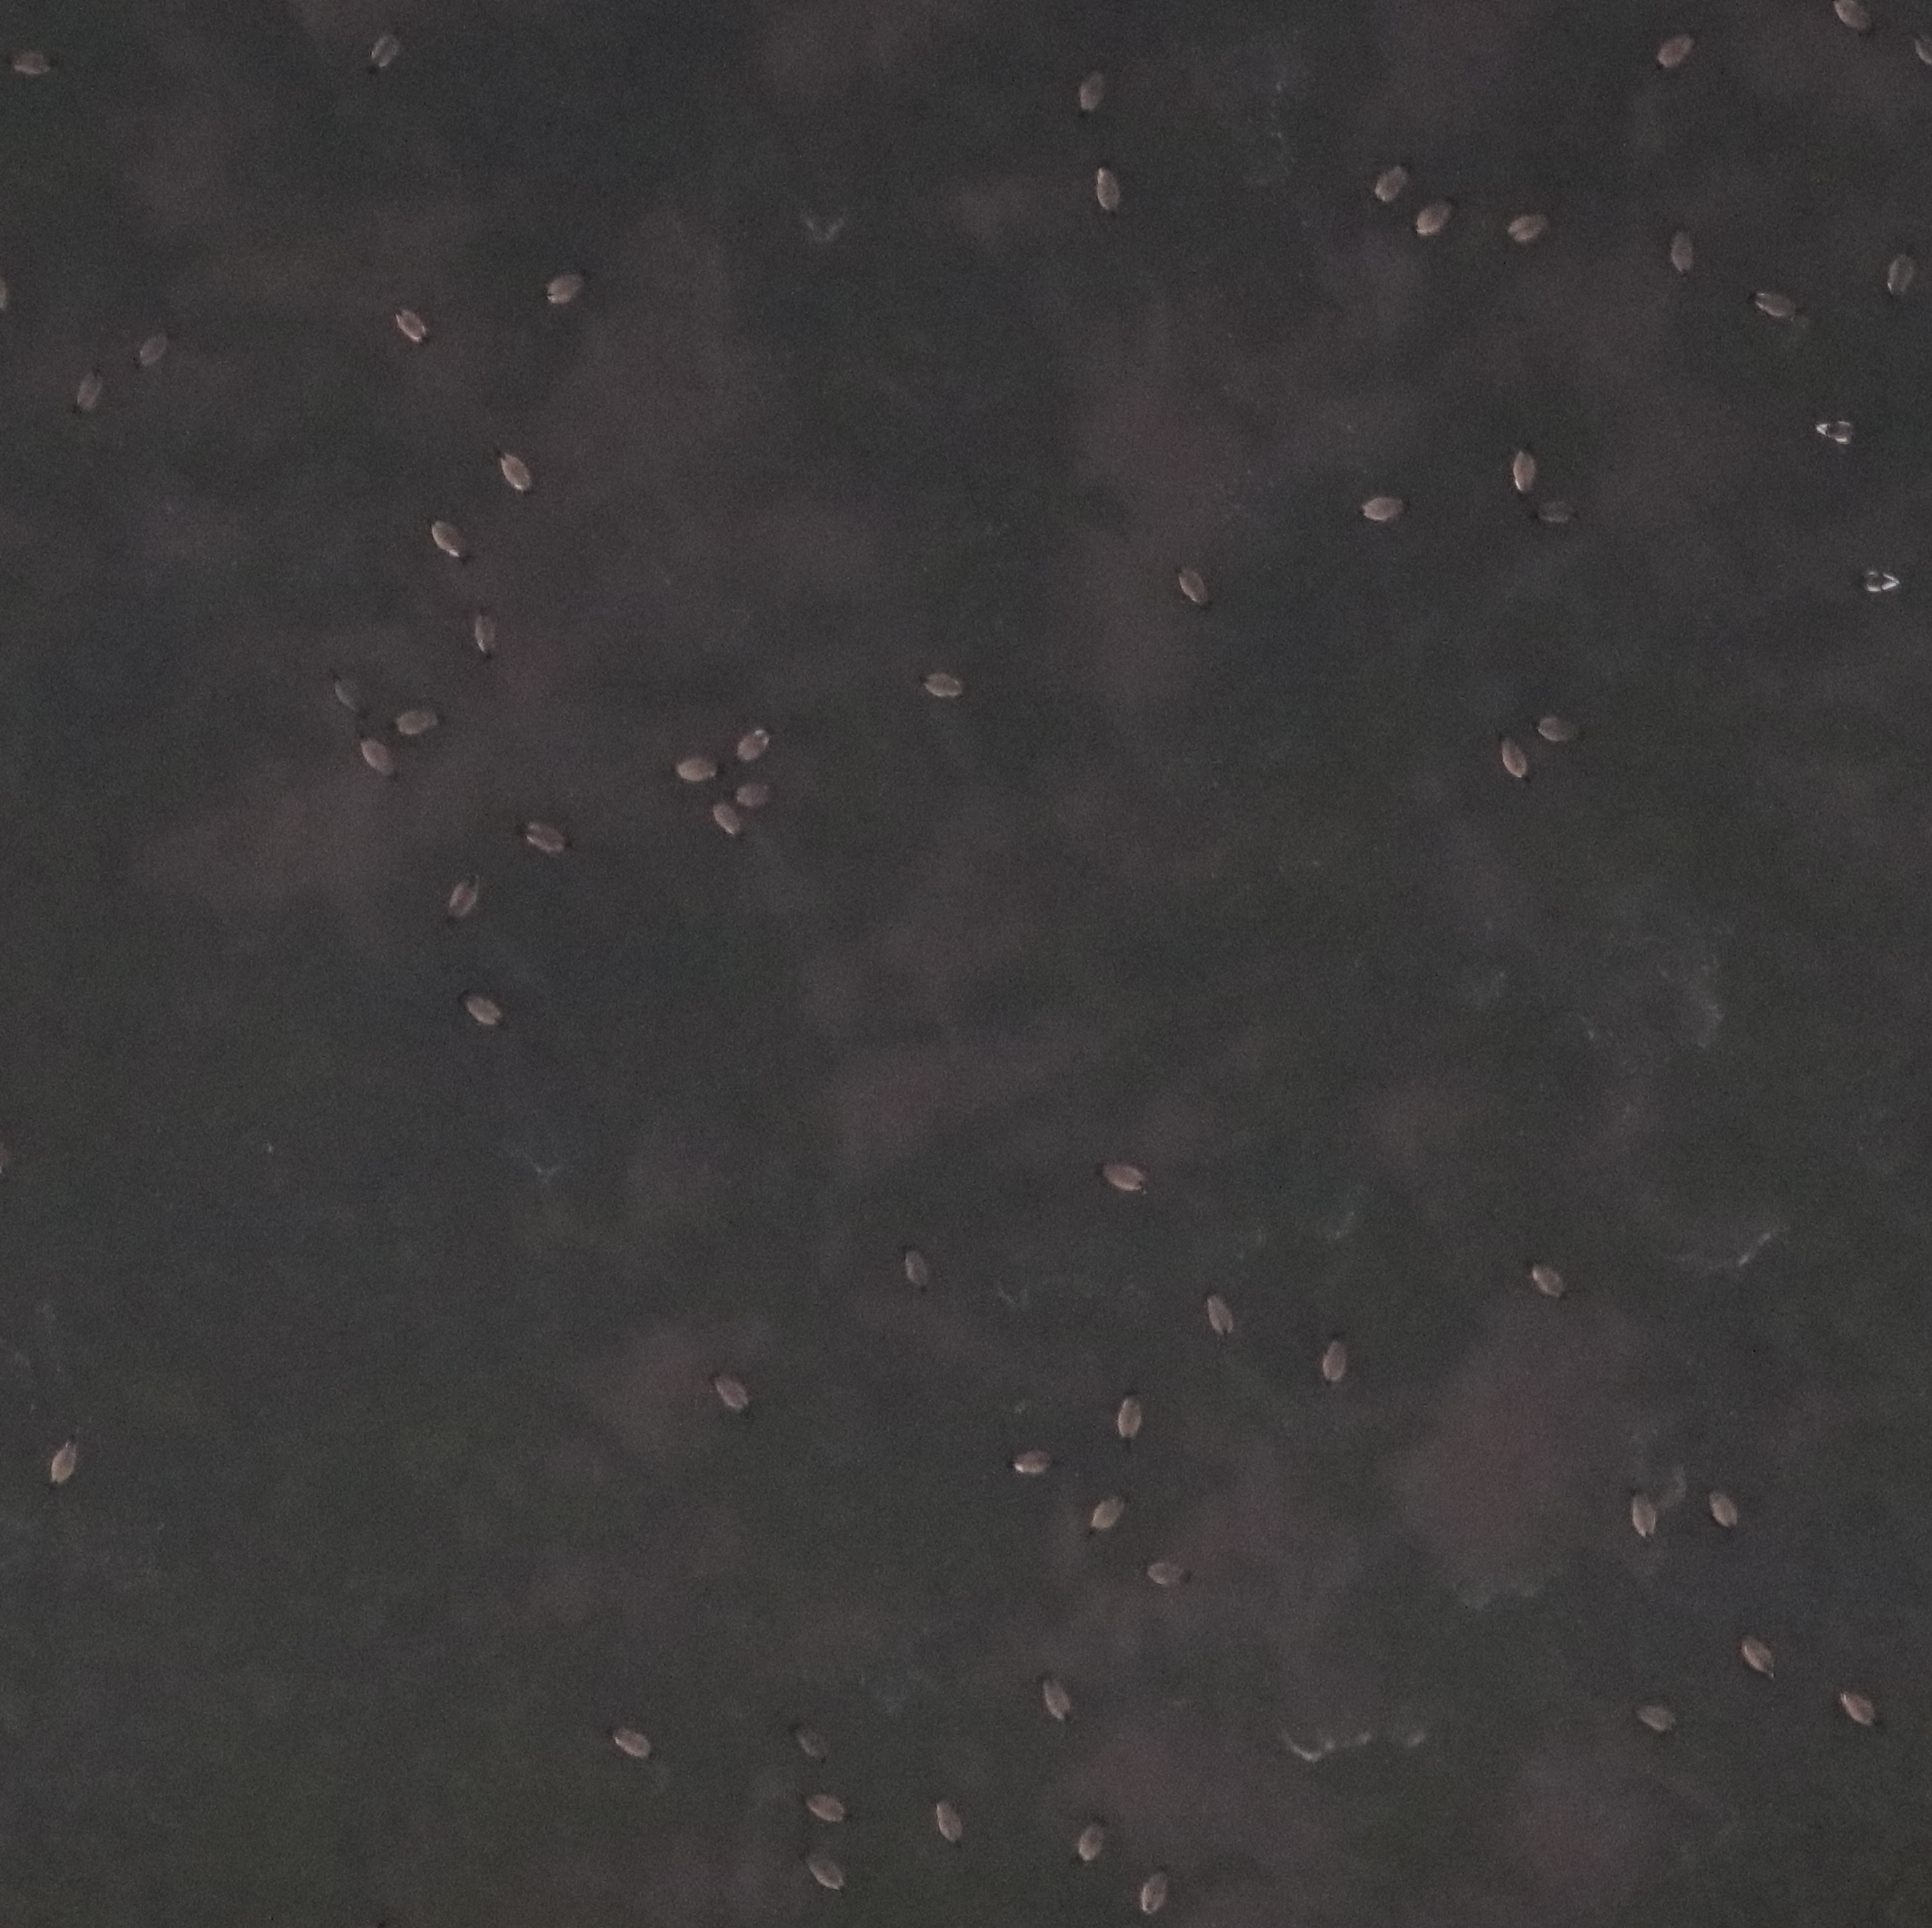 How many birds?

63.